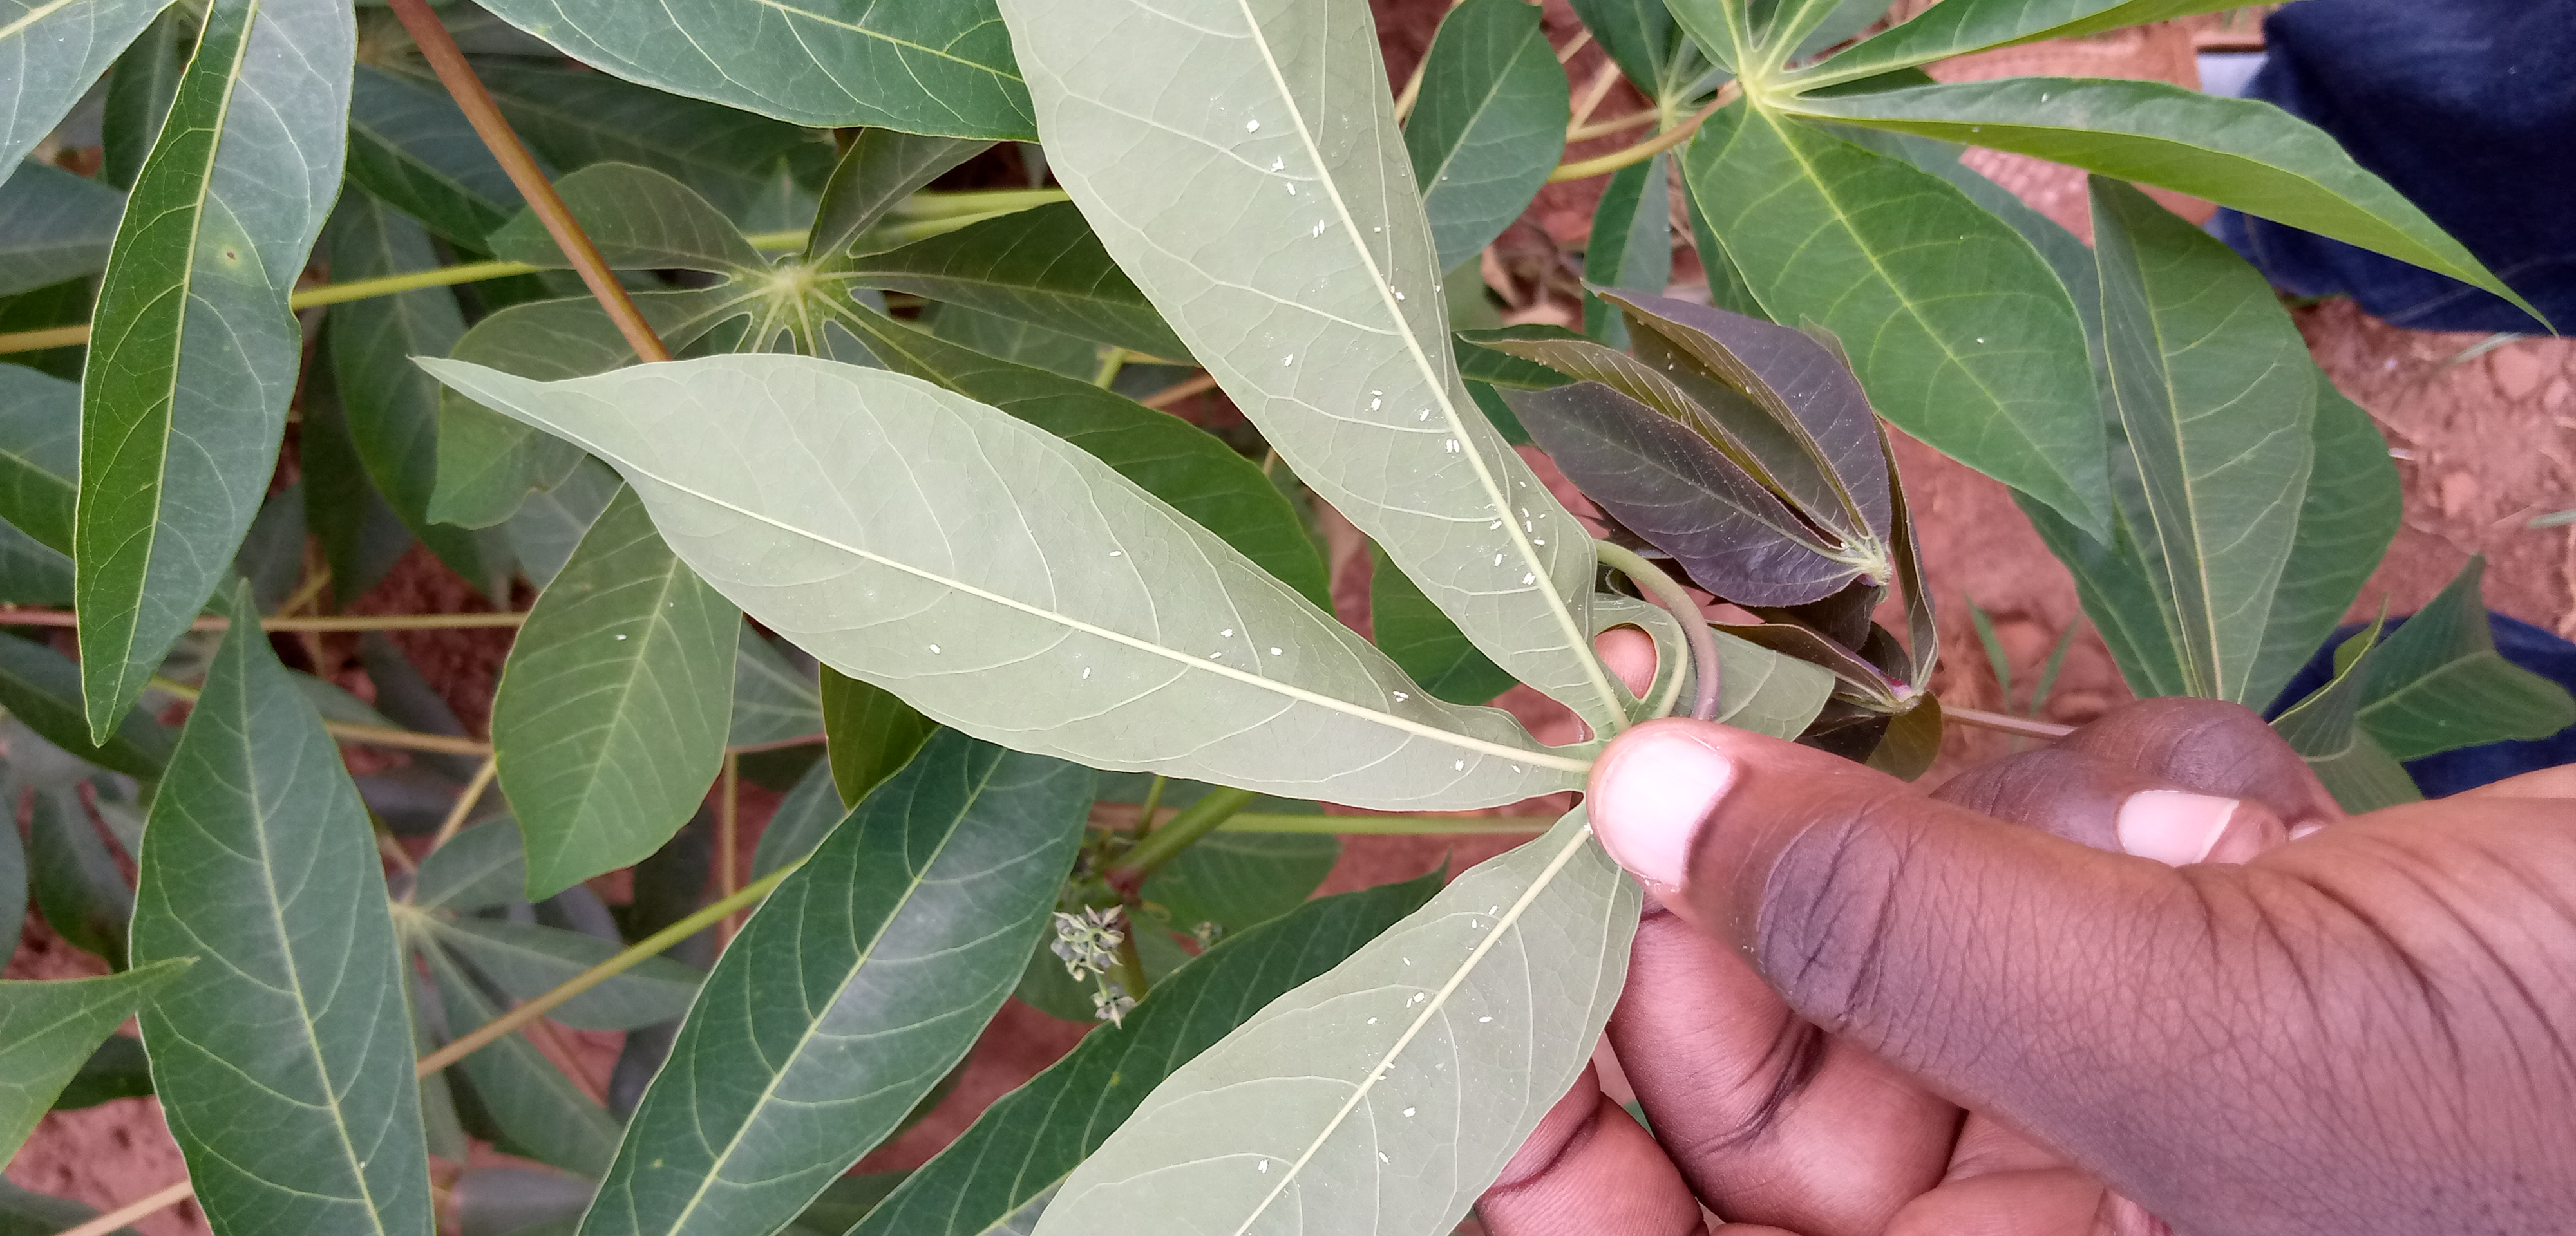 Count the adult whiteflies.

61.